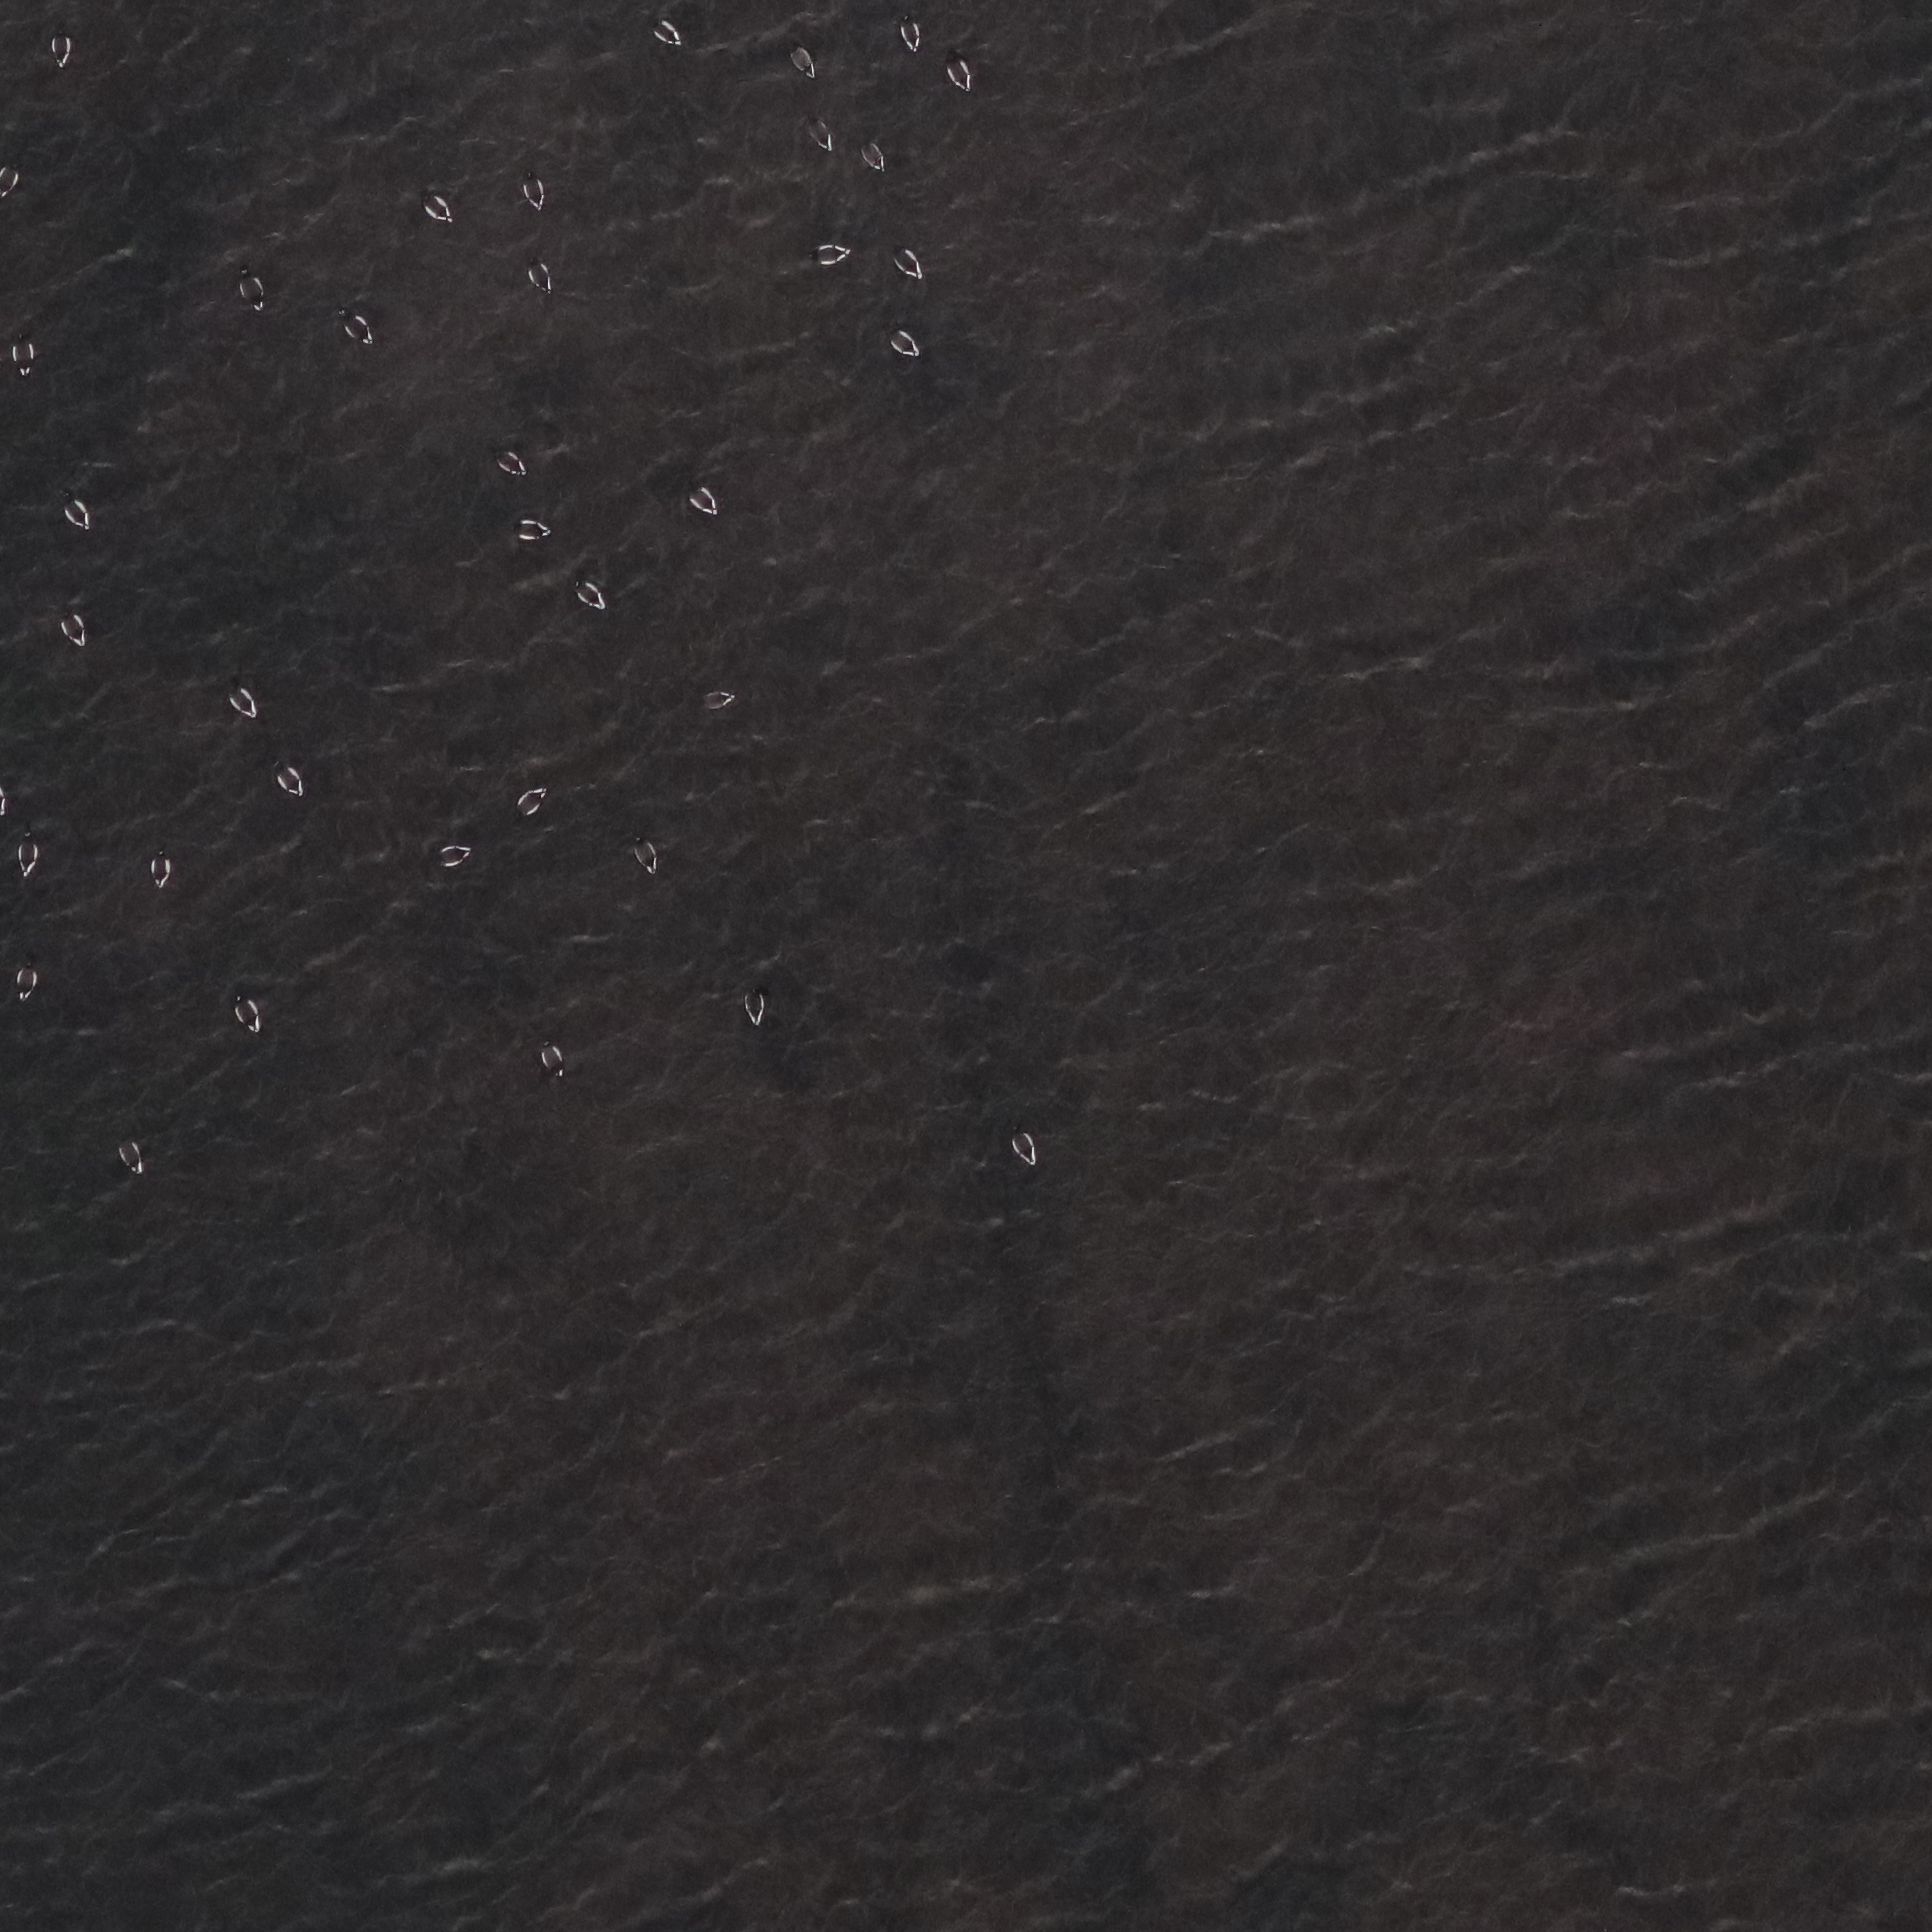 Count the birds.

37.